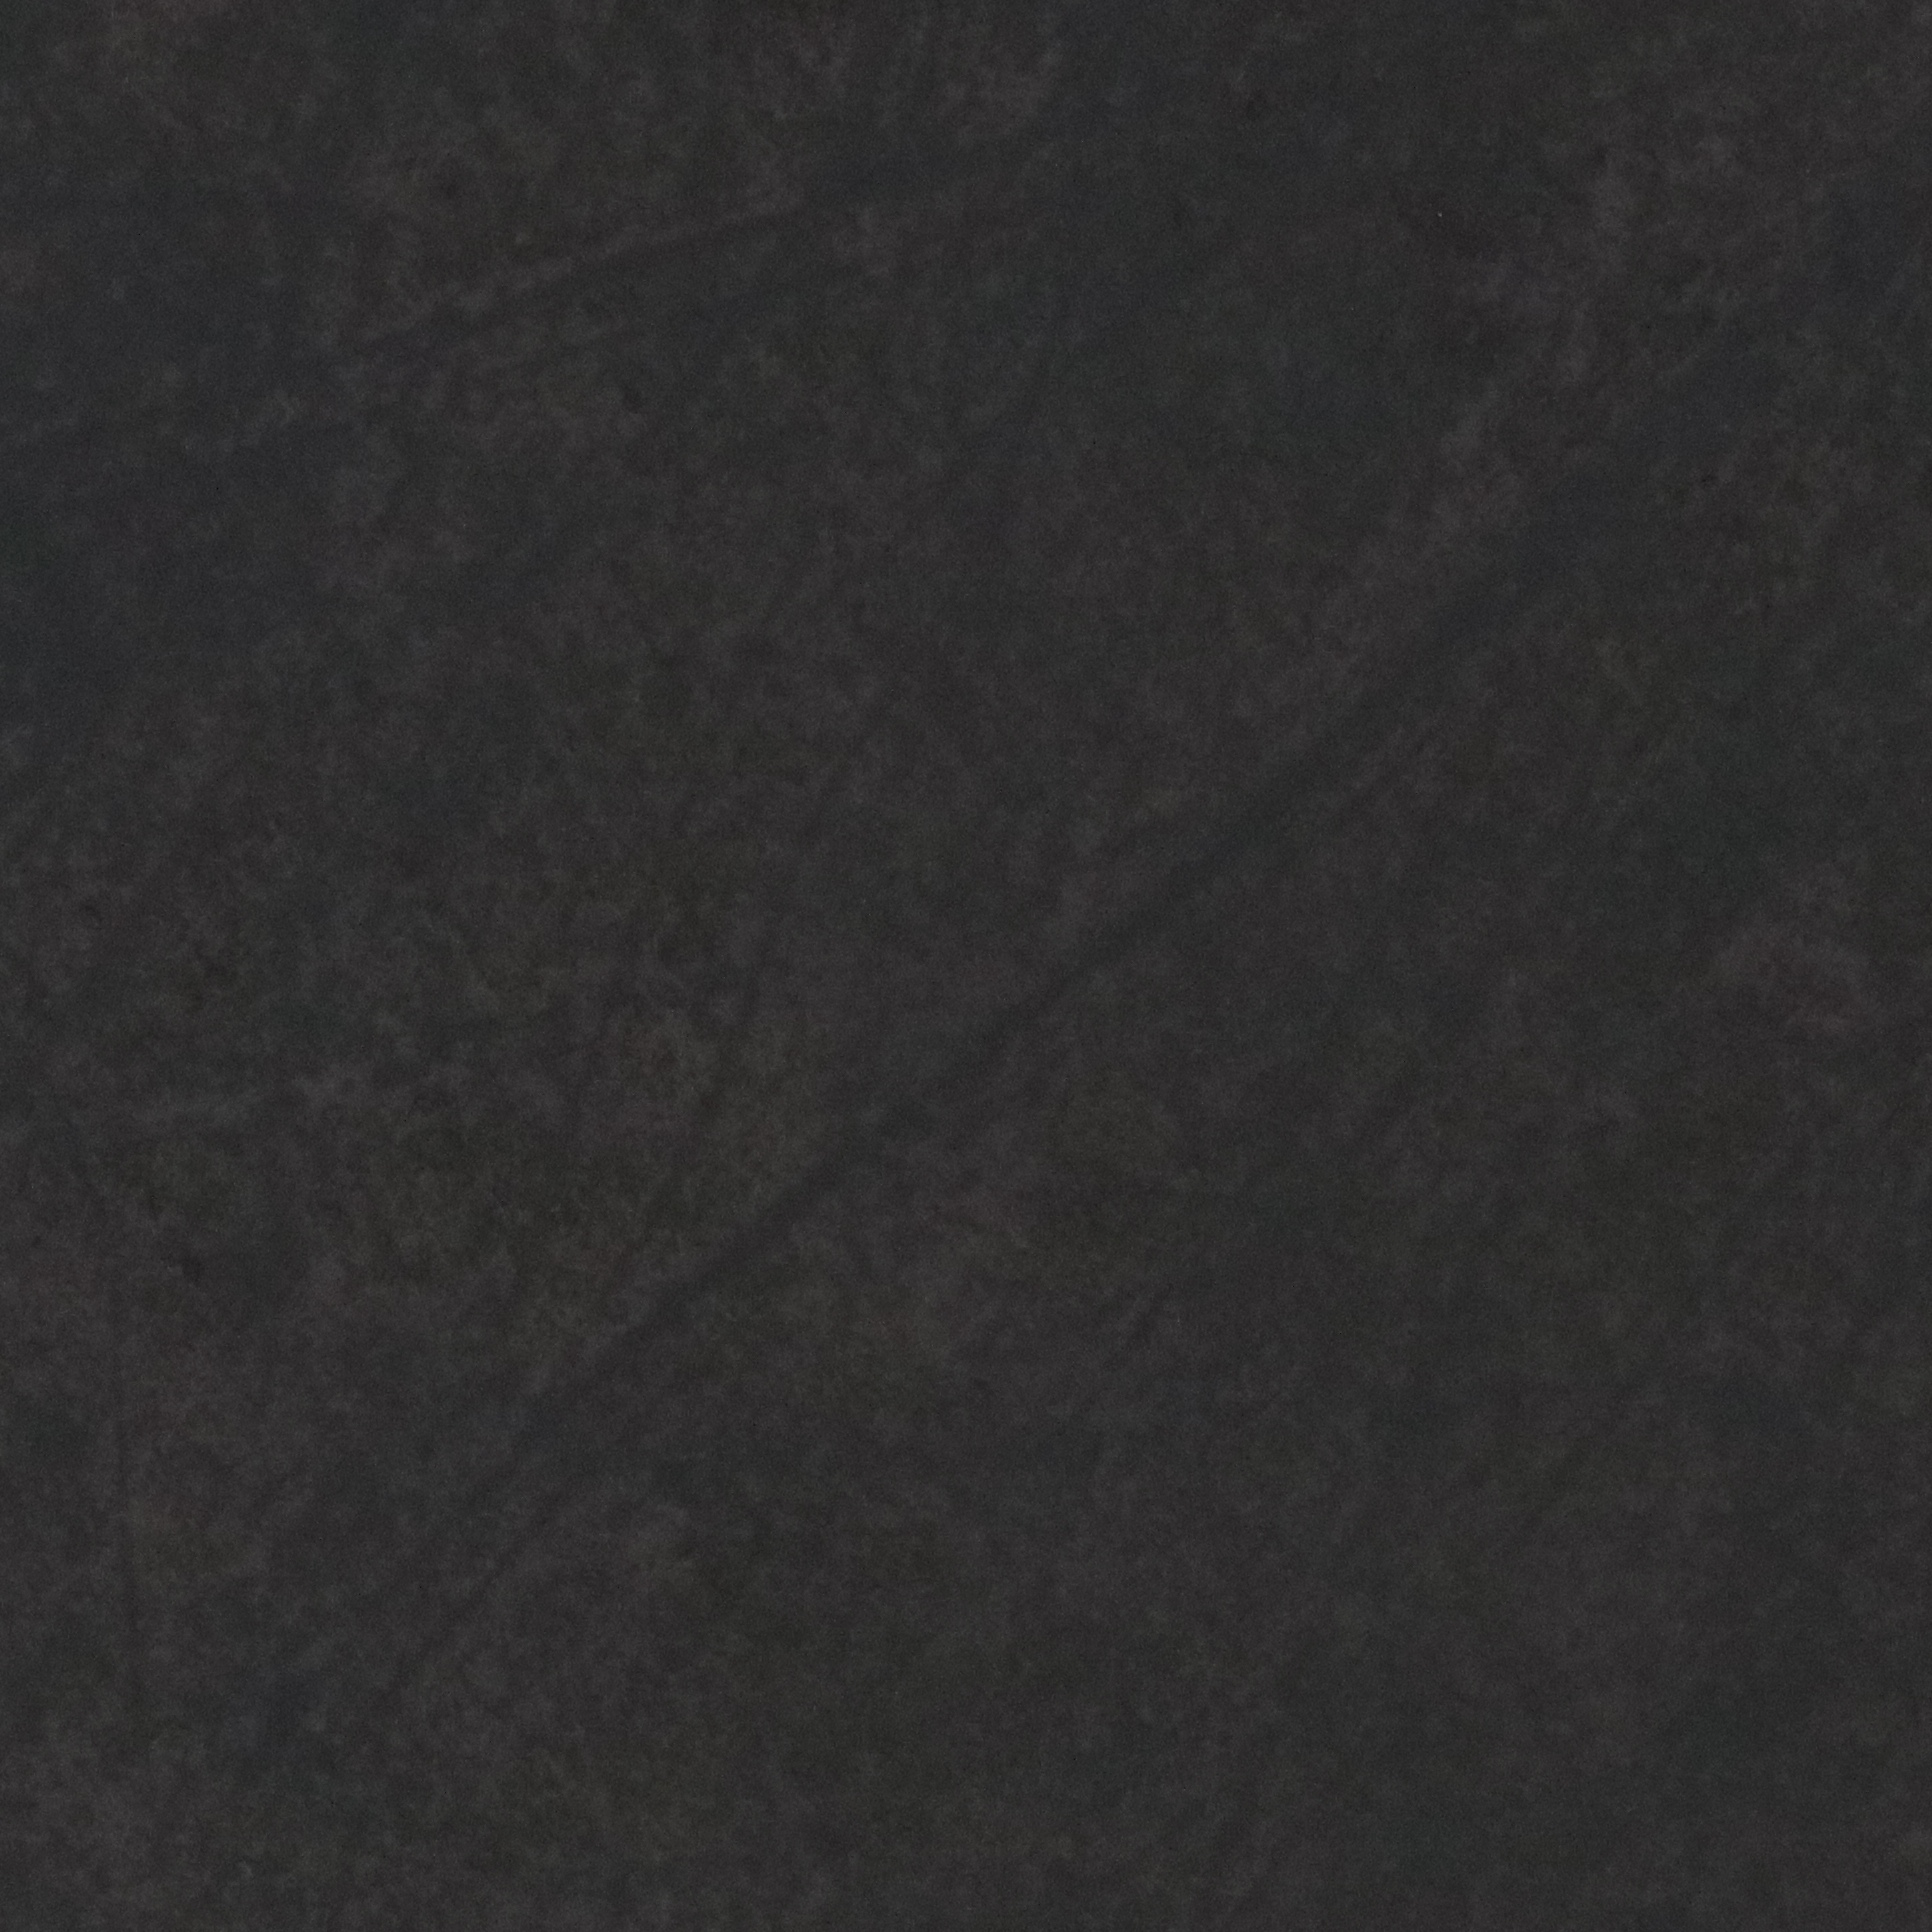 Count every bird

0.